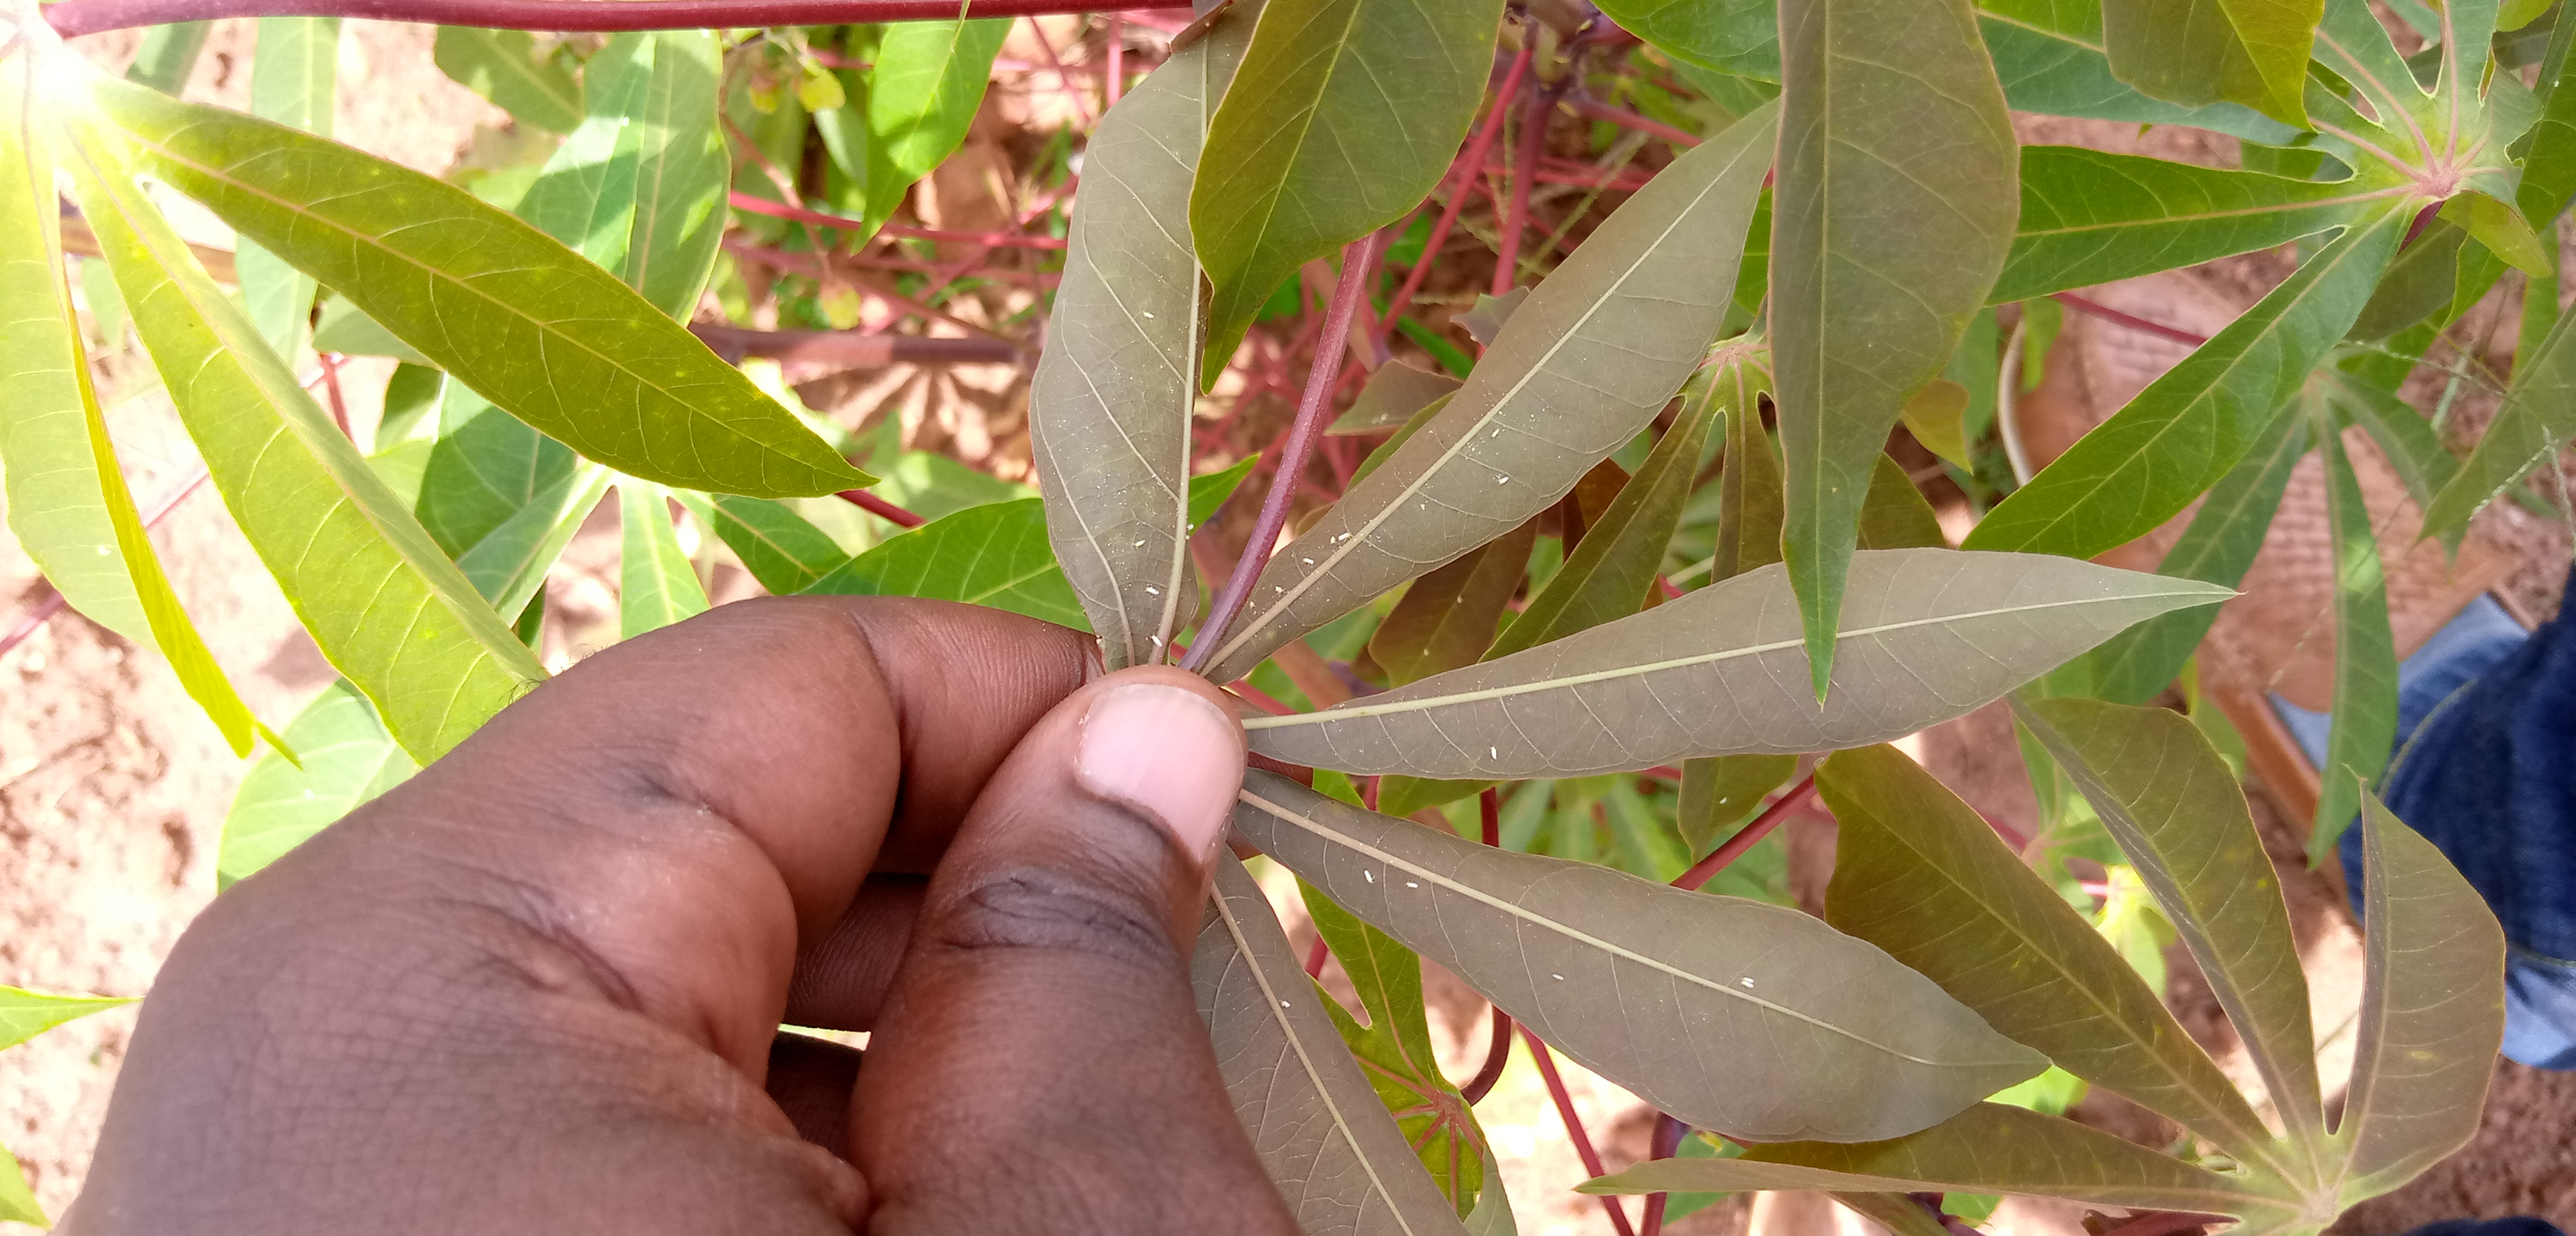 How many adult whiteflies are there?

21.